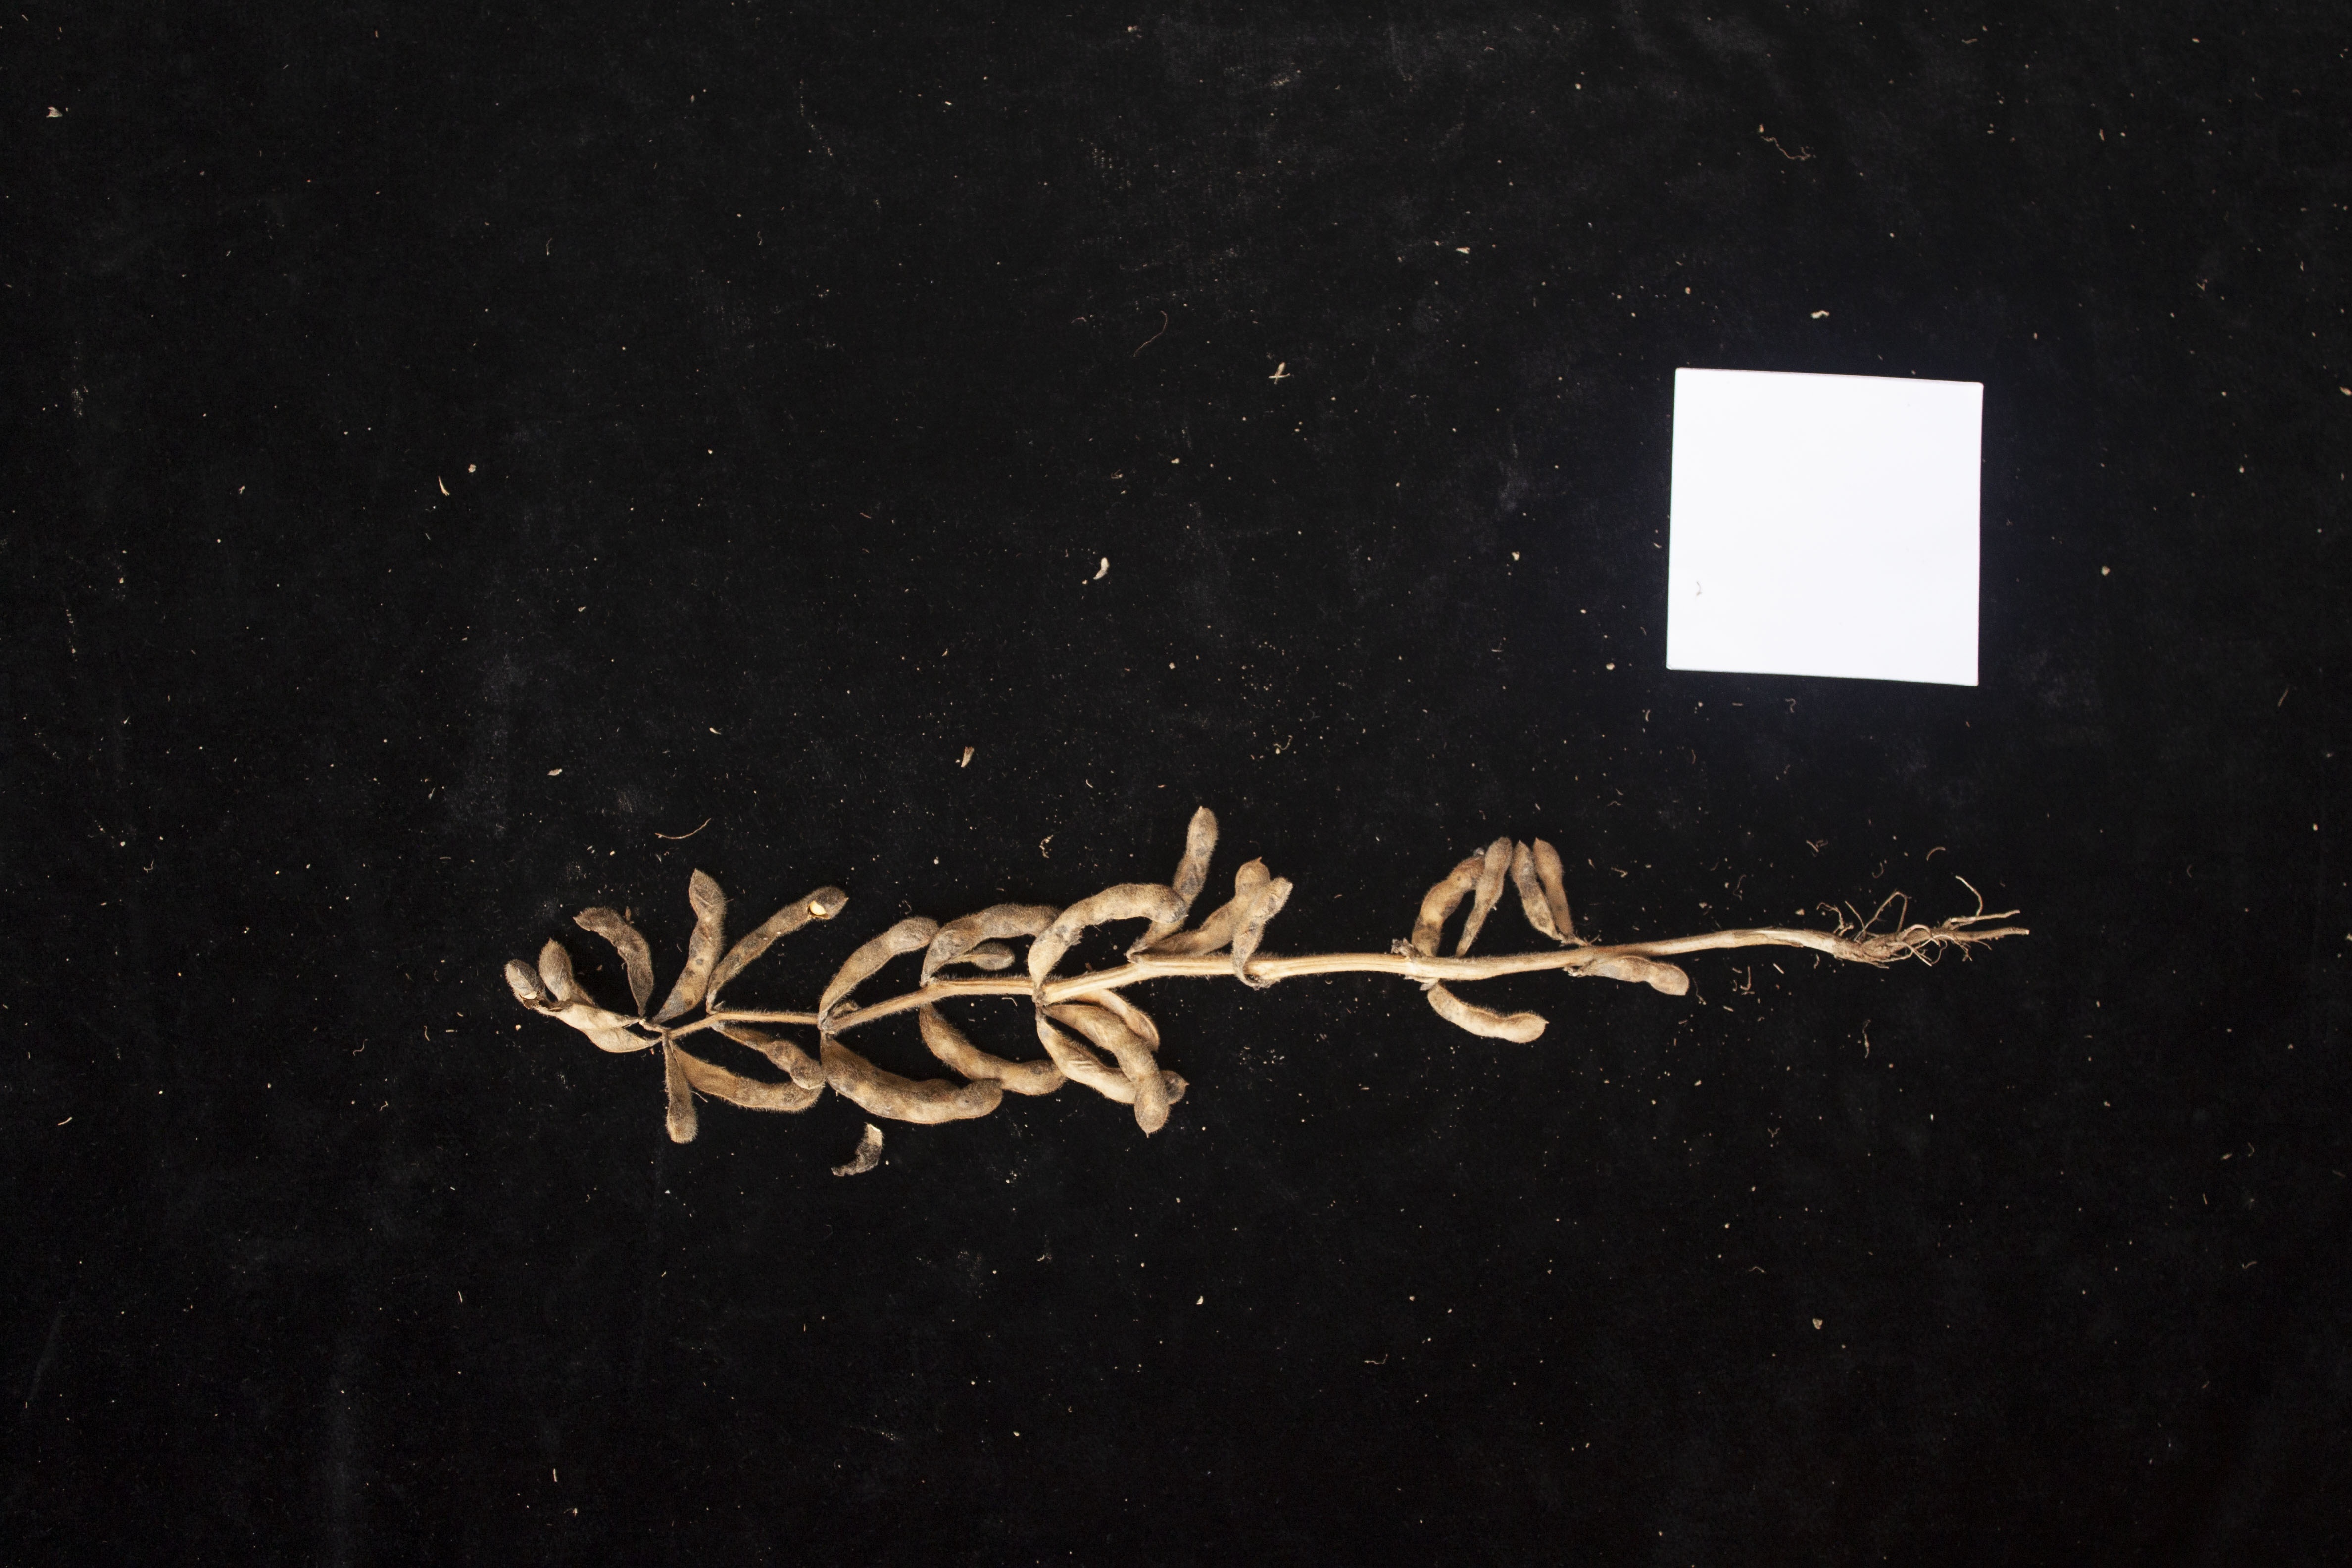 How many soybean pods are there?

26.